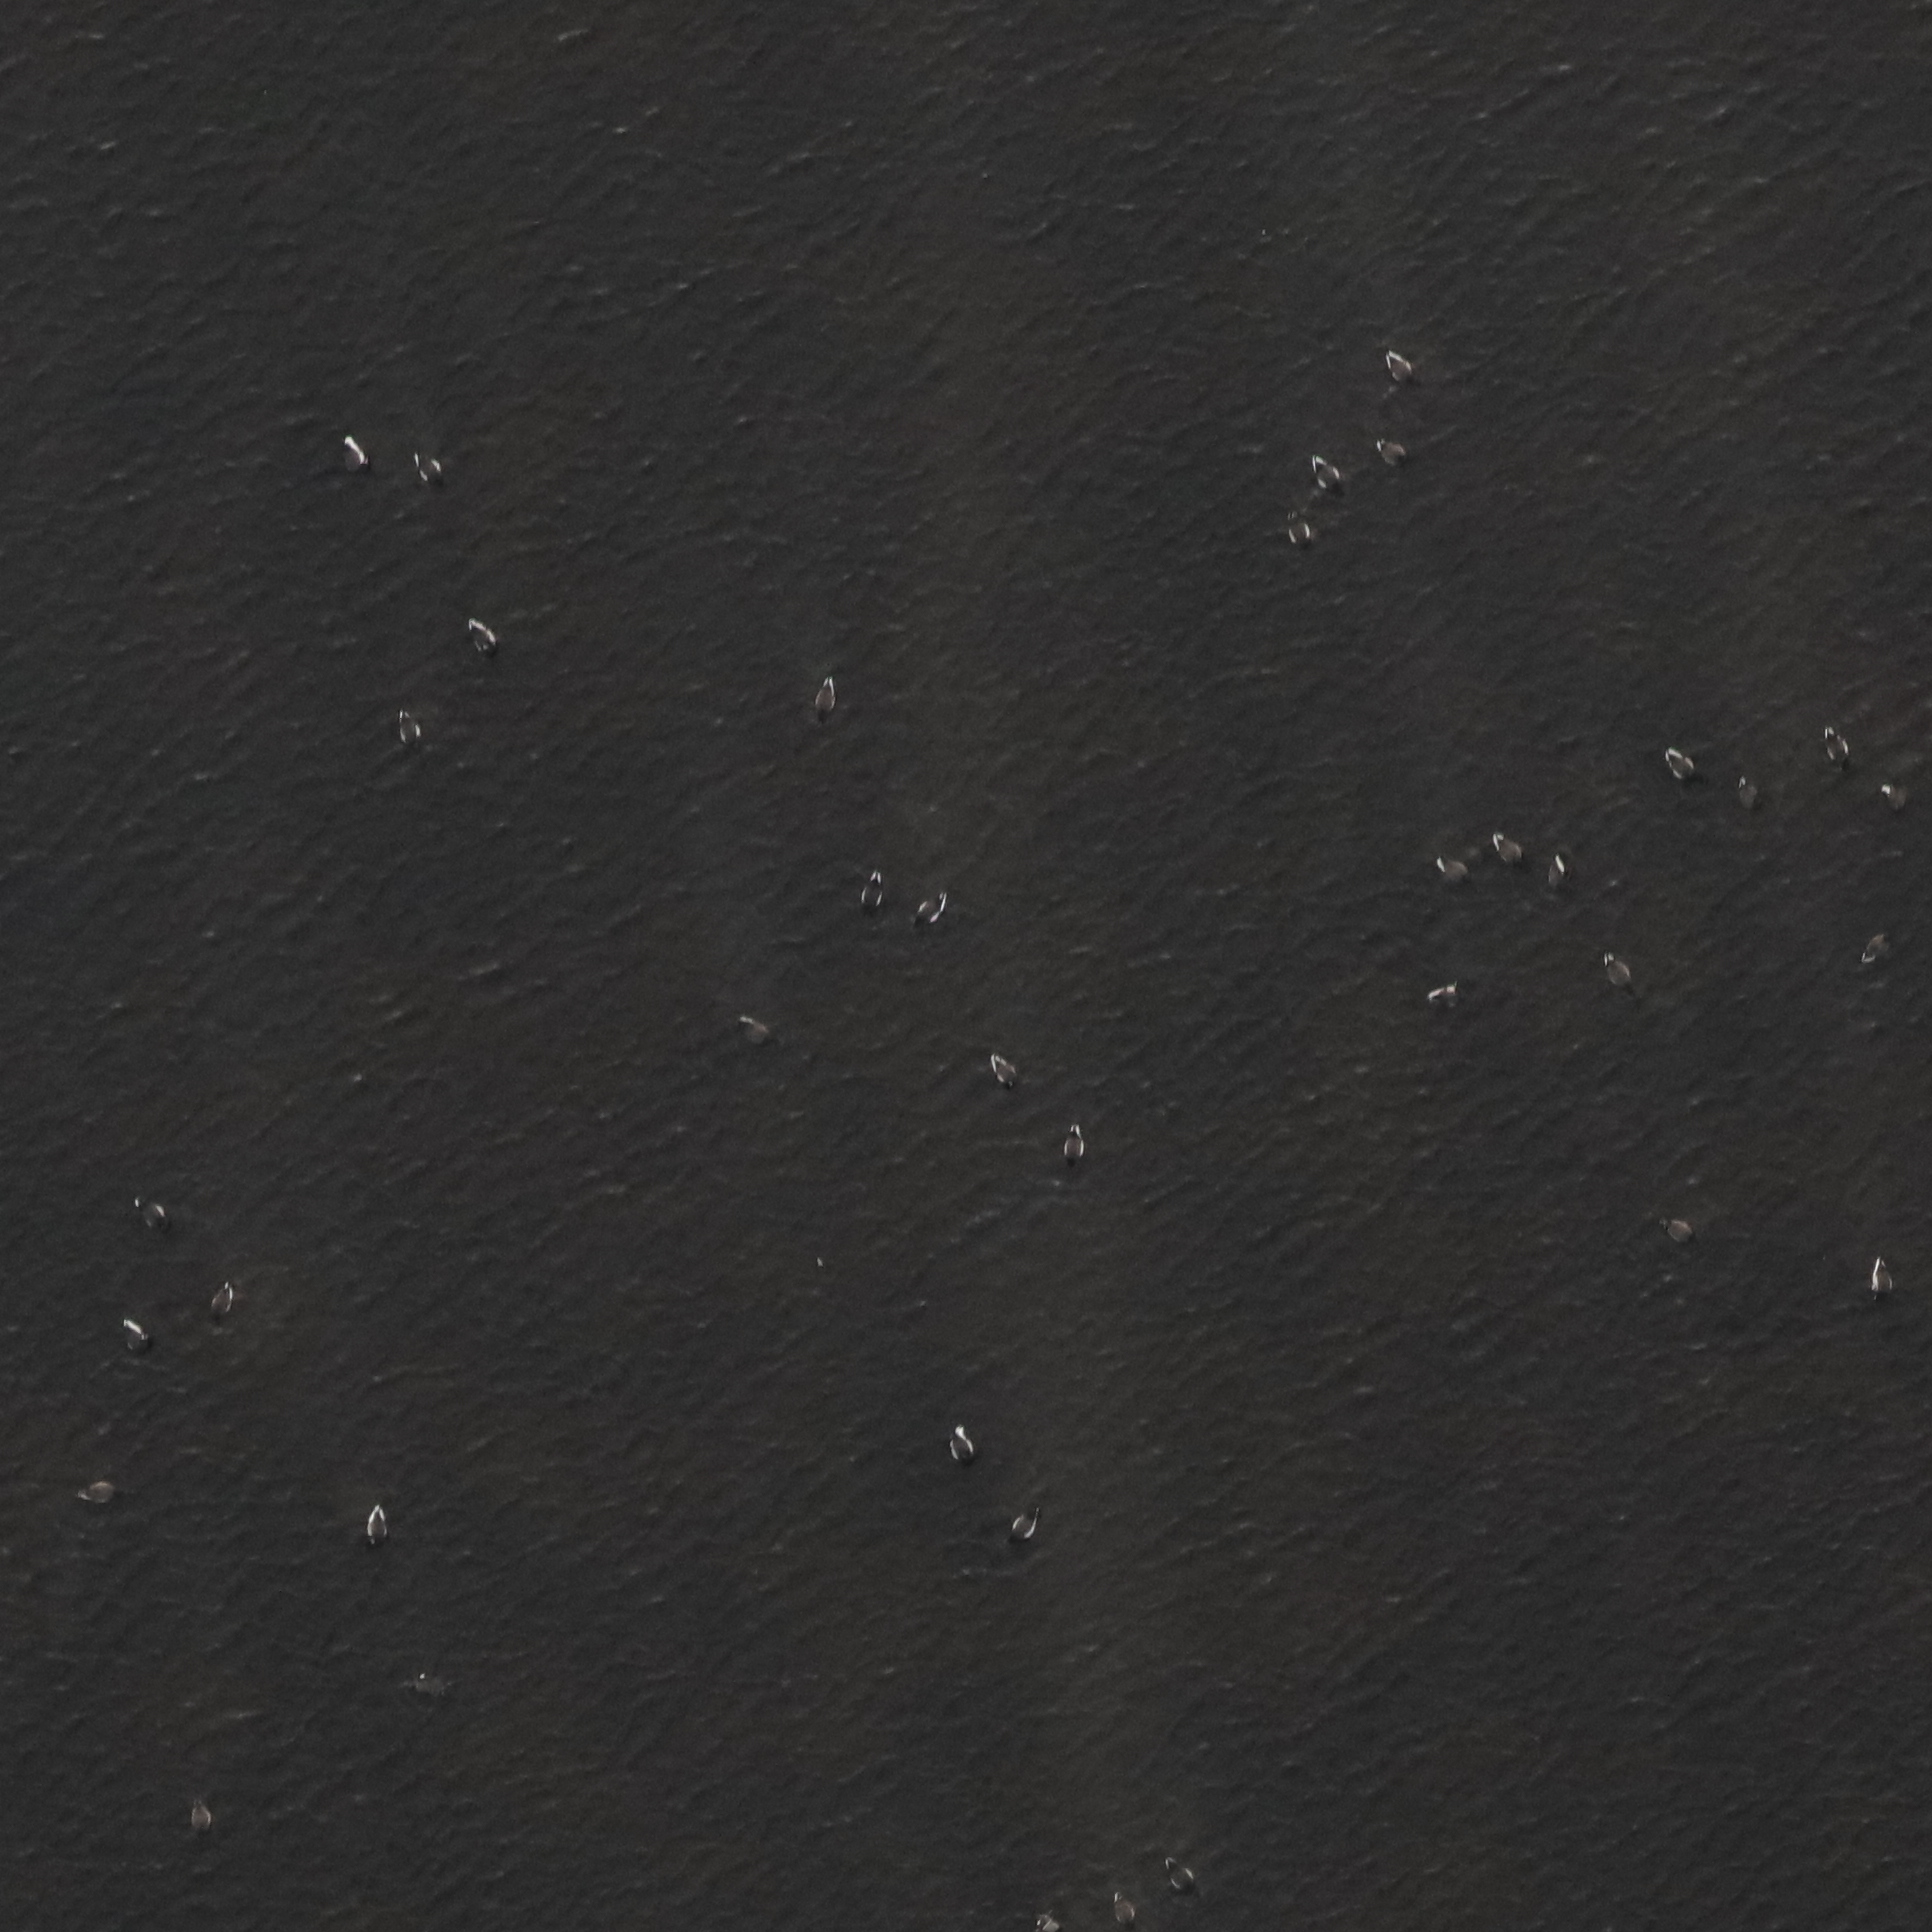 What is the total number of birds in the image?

37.